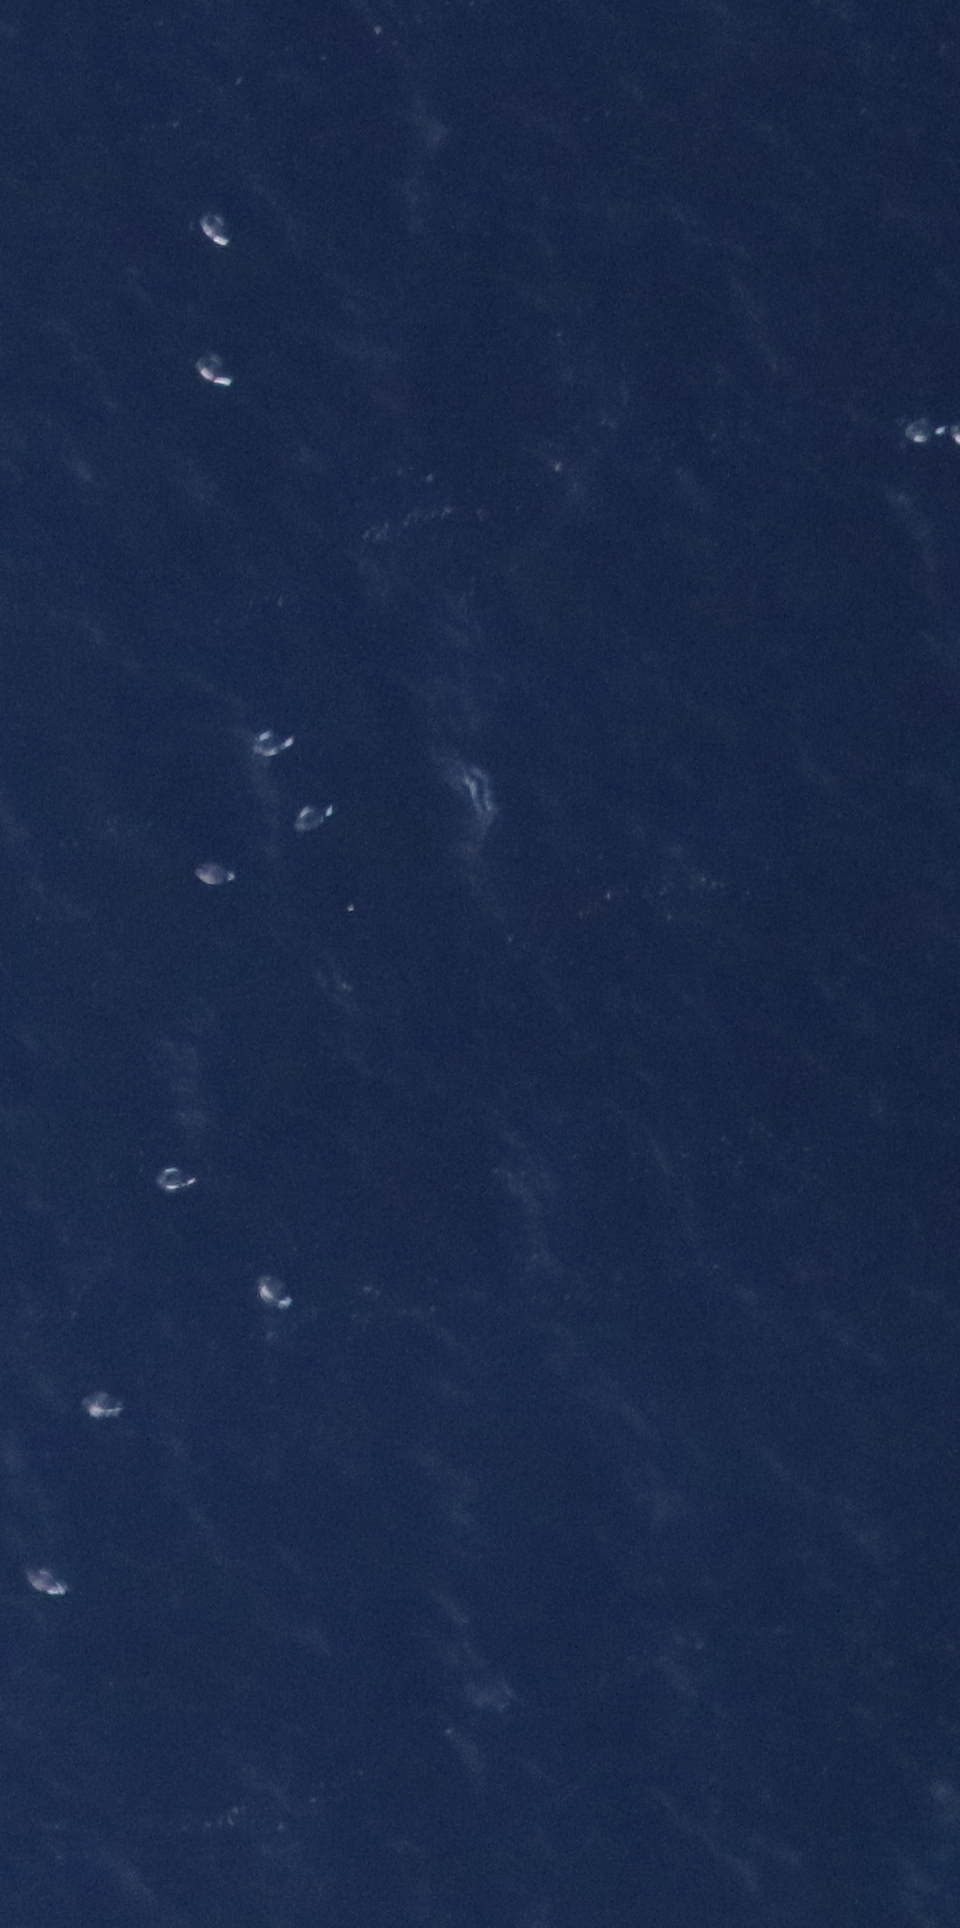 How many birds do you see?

10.